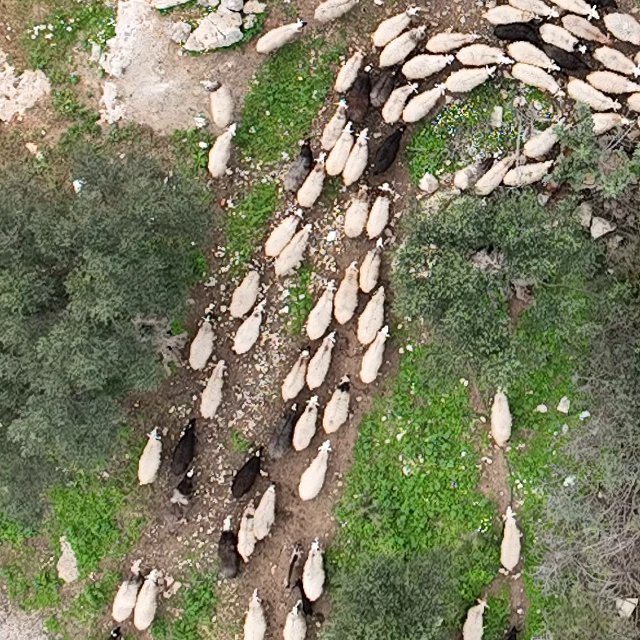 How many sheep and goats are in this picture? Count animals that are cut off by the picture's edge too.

76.